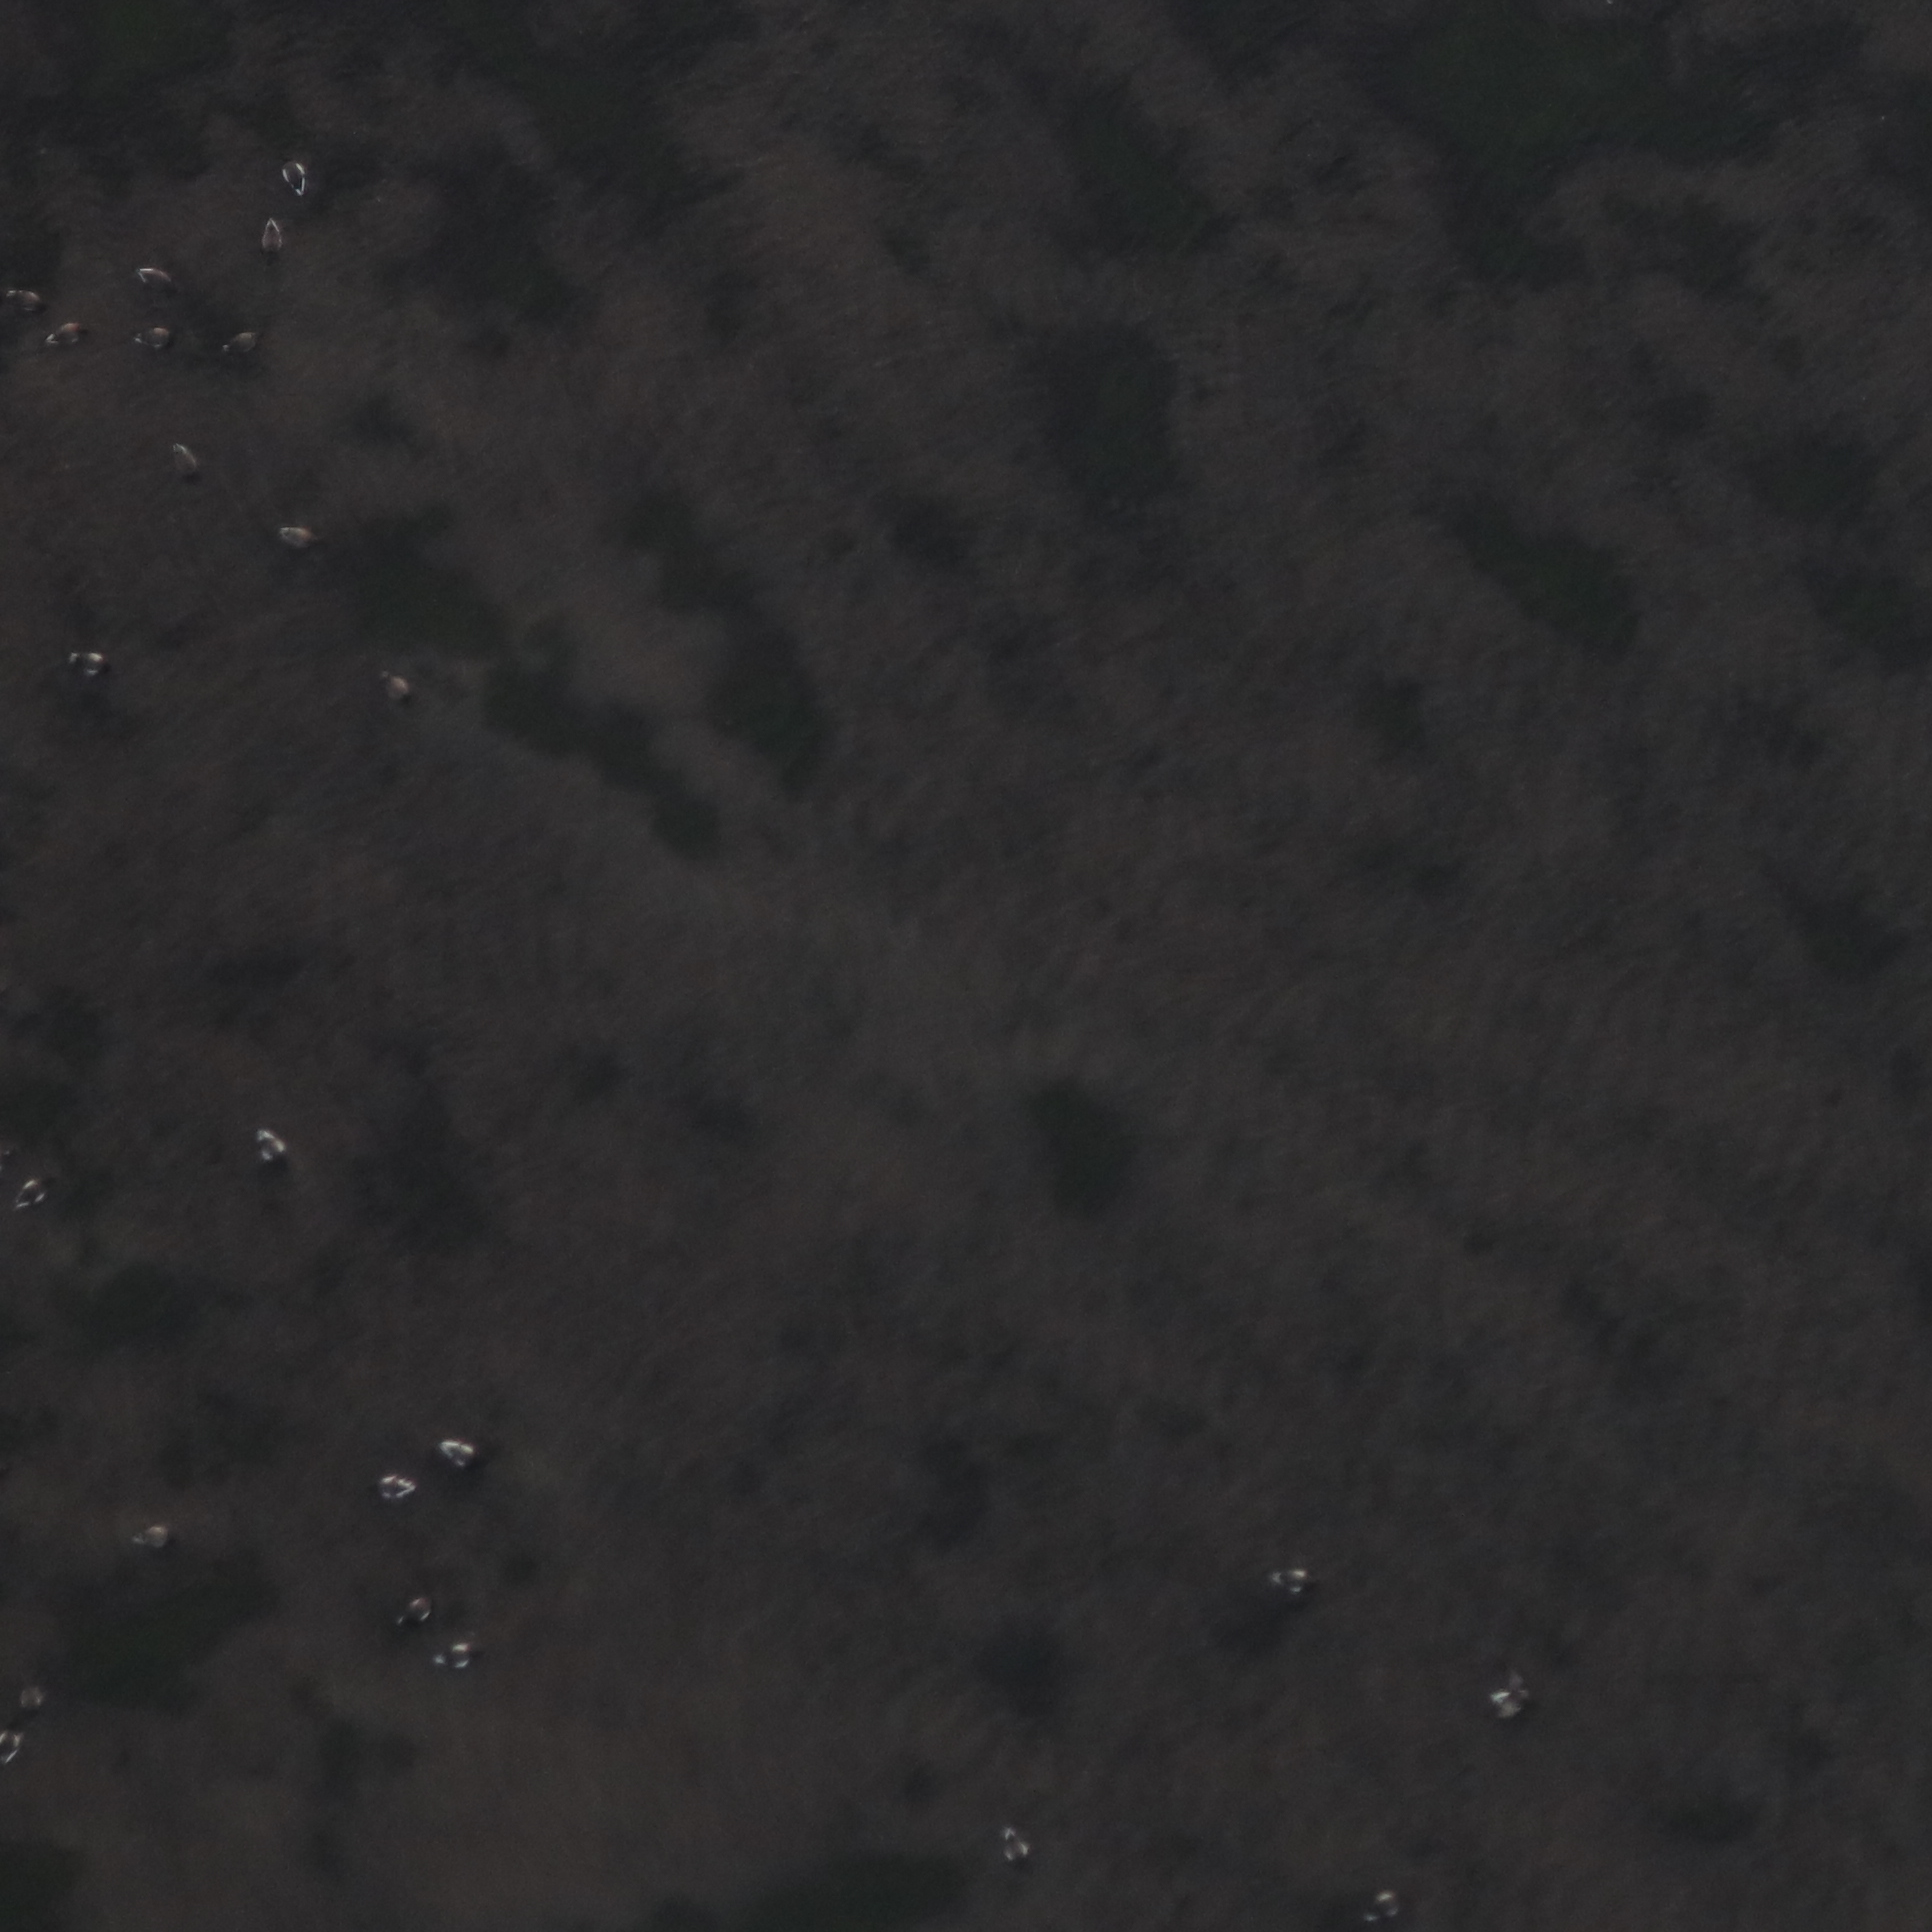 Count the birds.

24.